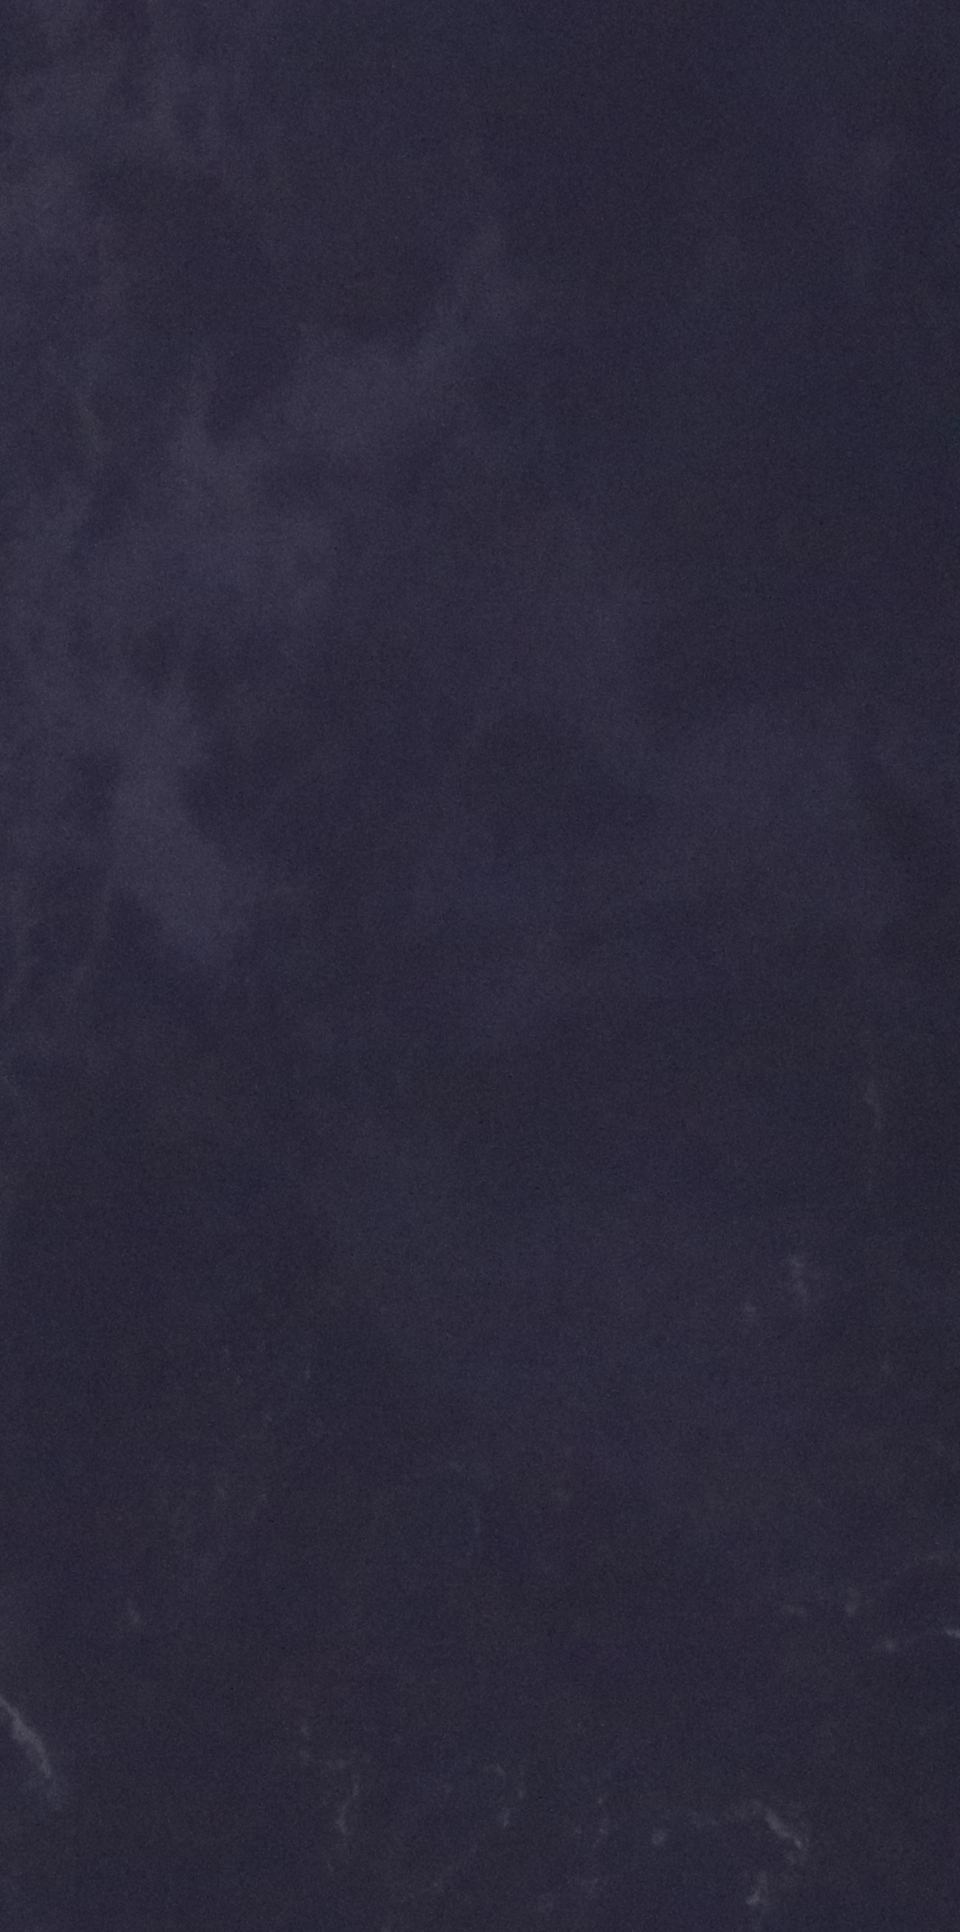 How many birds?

0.